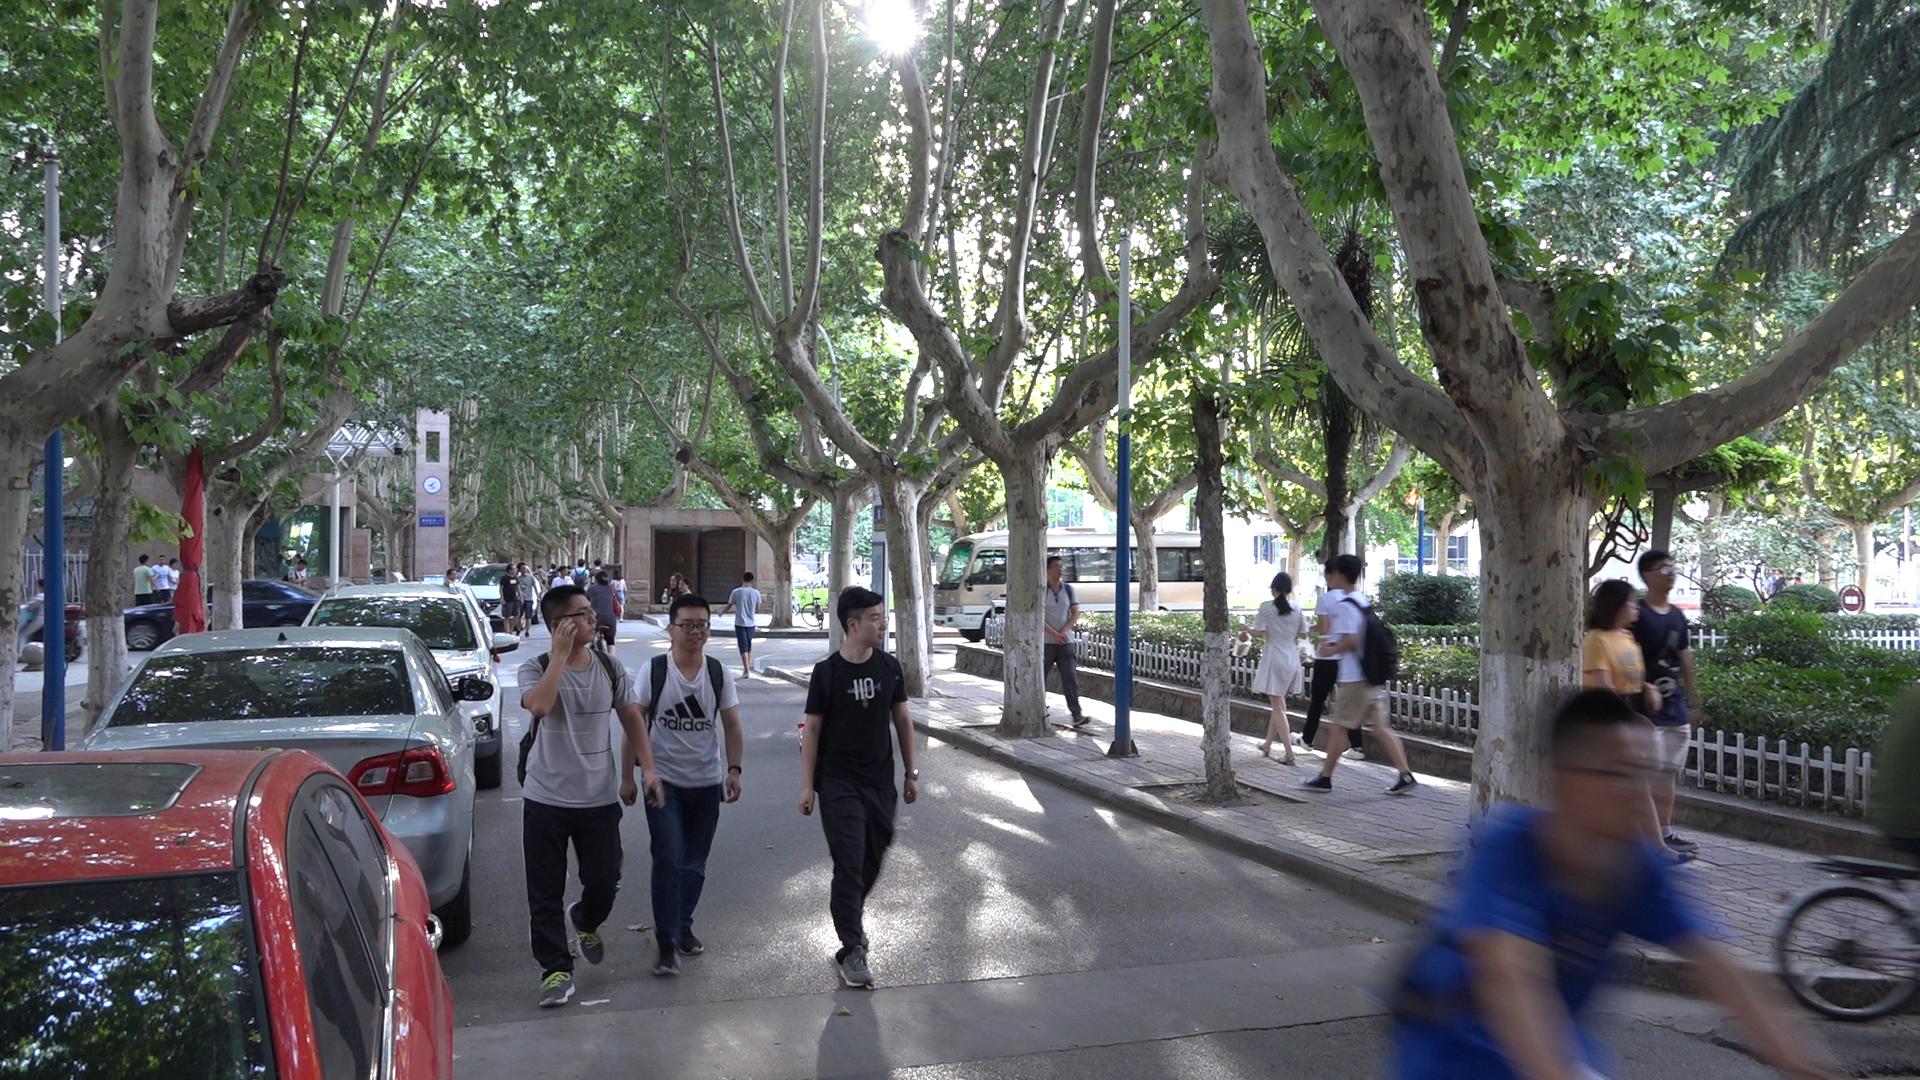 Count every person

34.